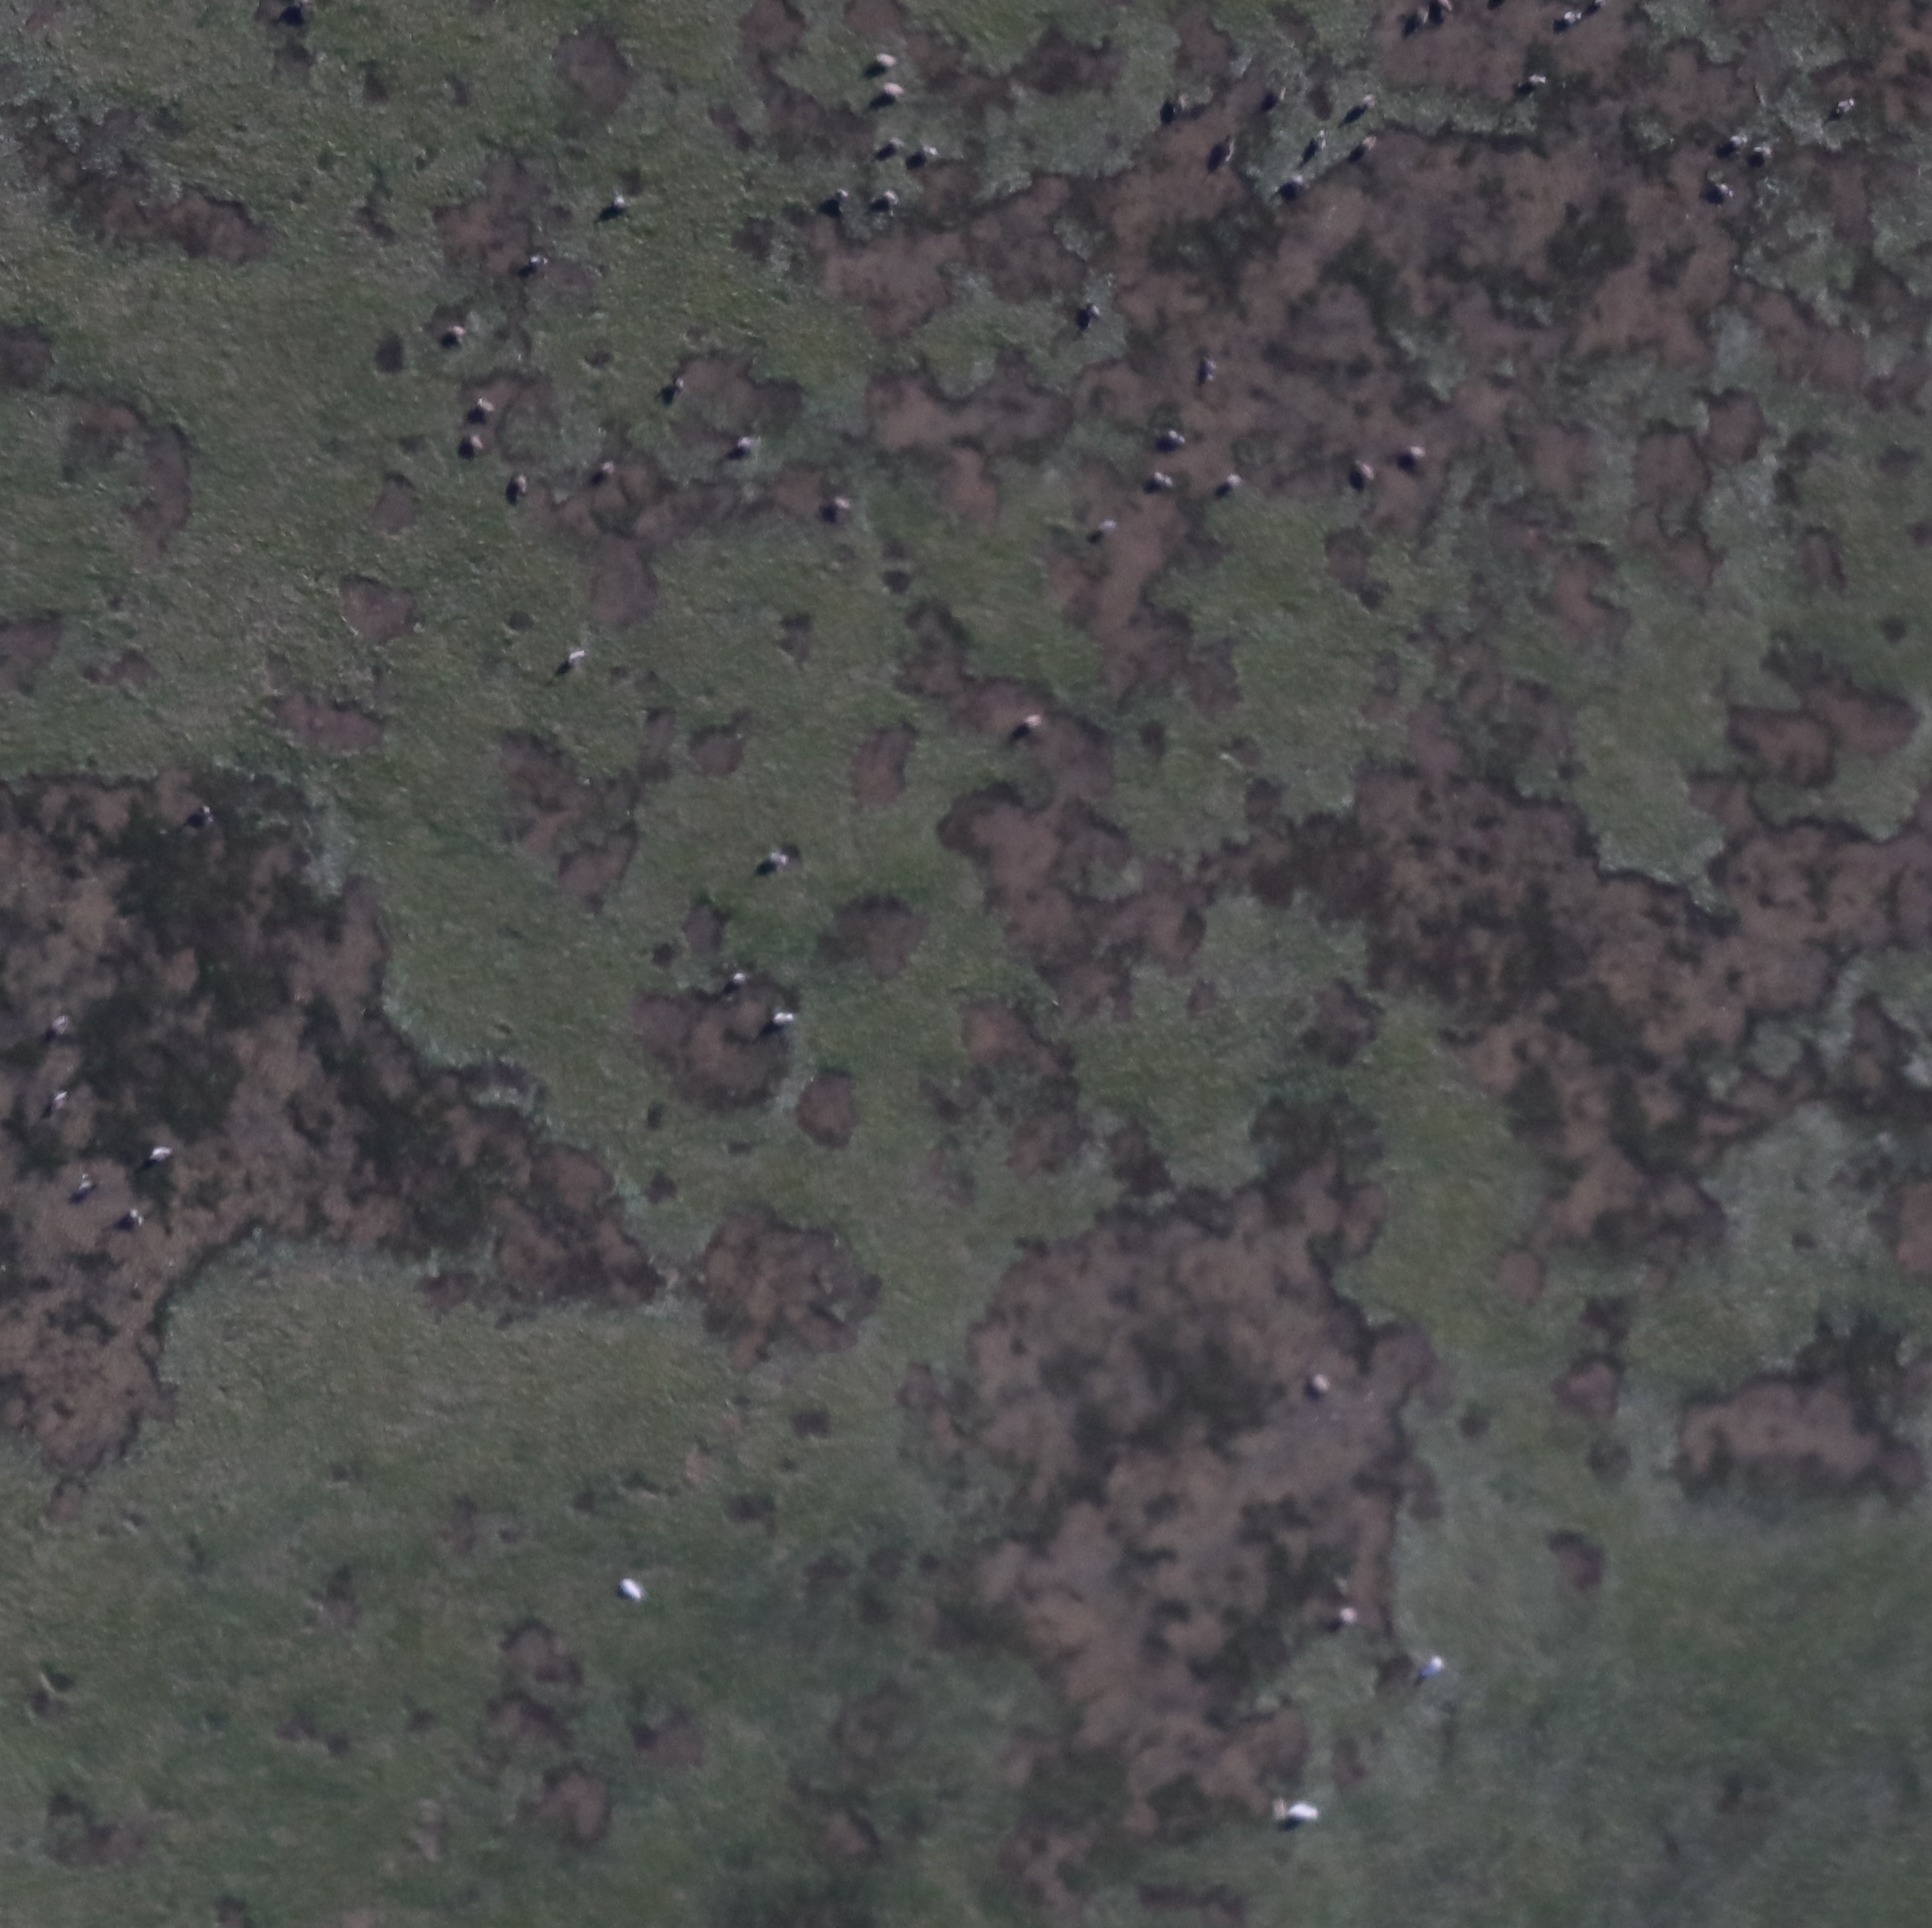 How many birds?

57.